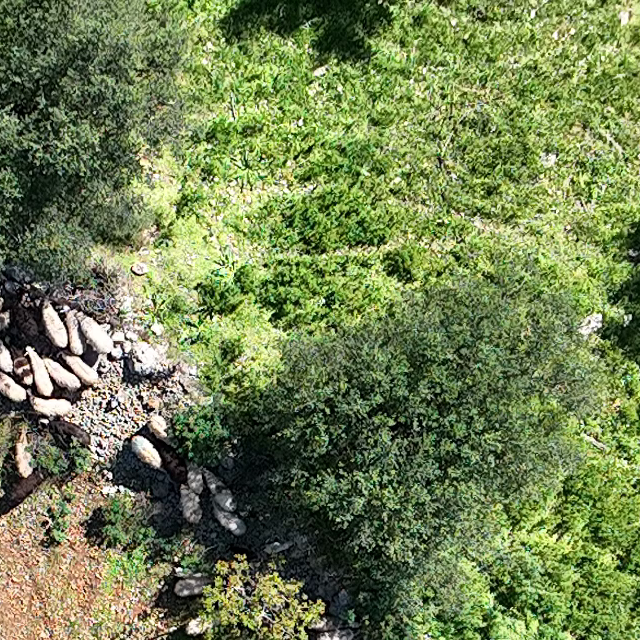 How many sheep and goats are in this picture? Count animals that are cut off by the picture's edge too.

25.